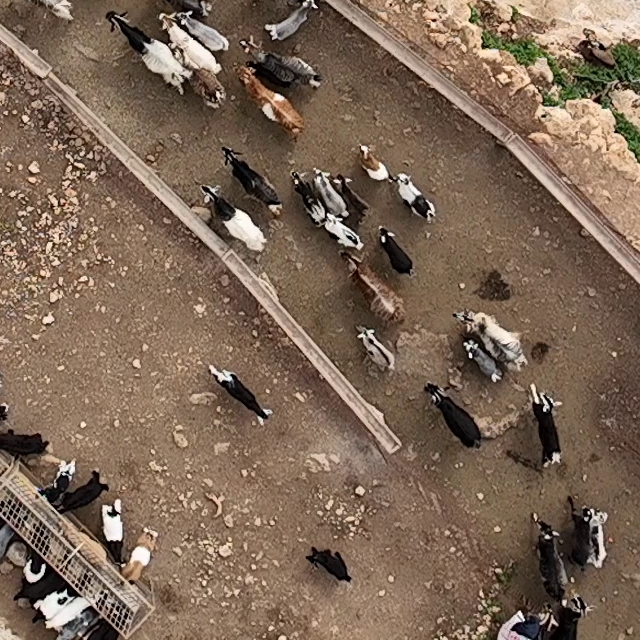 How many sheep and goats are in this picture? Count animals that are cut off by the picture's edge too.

43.